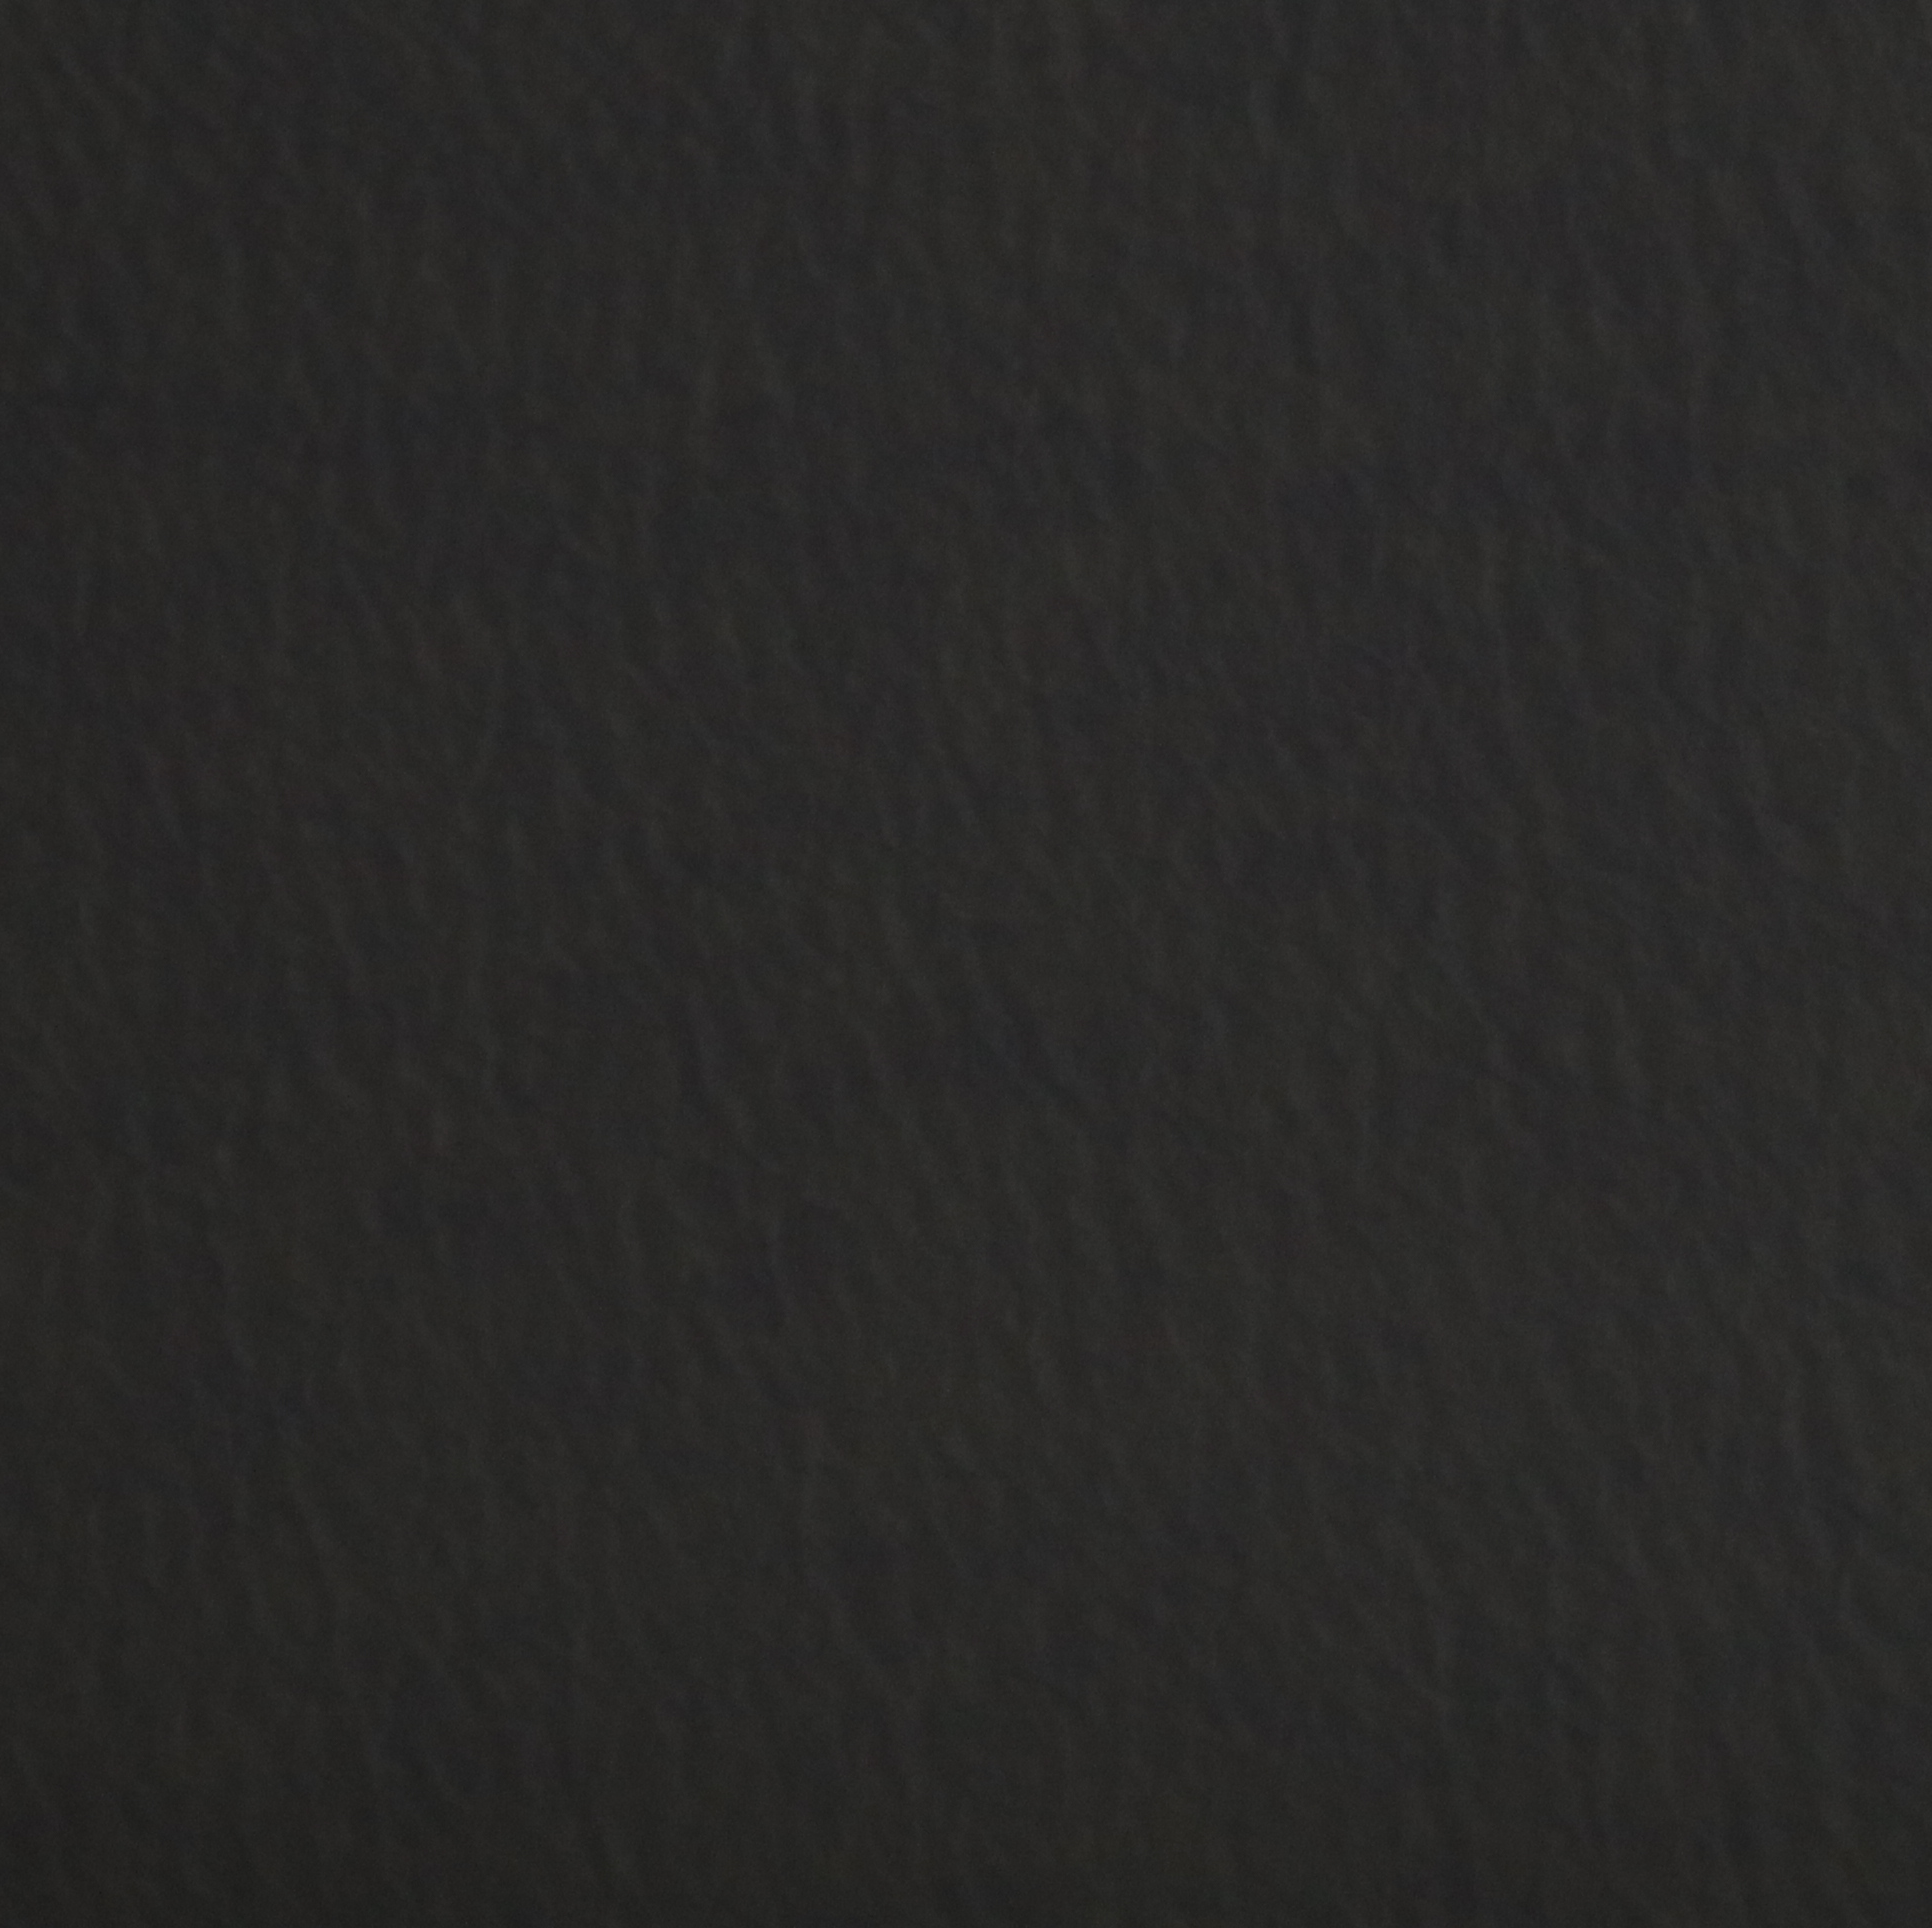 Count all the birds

0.